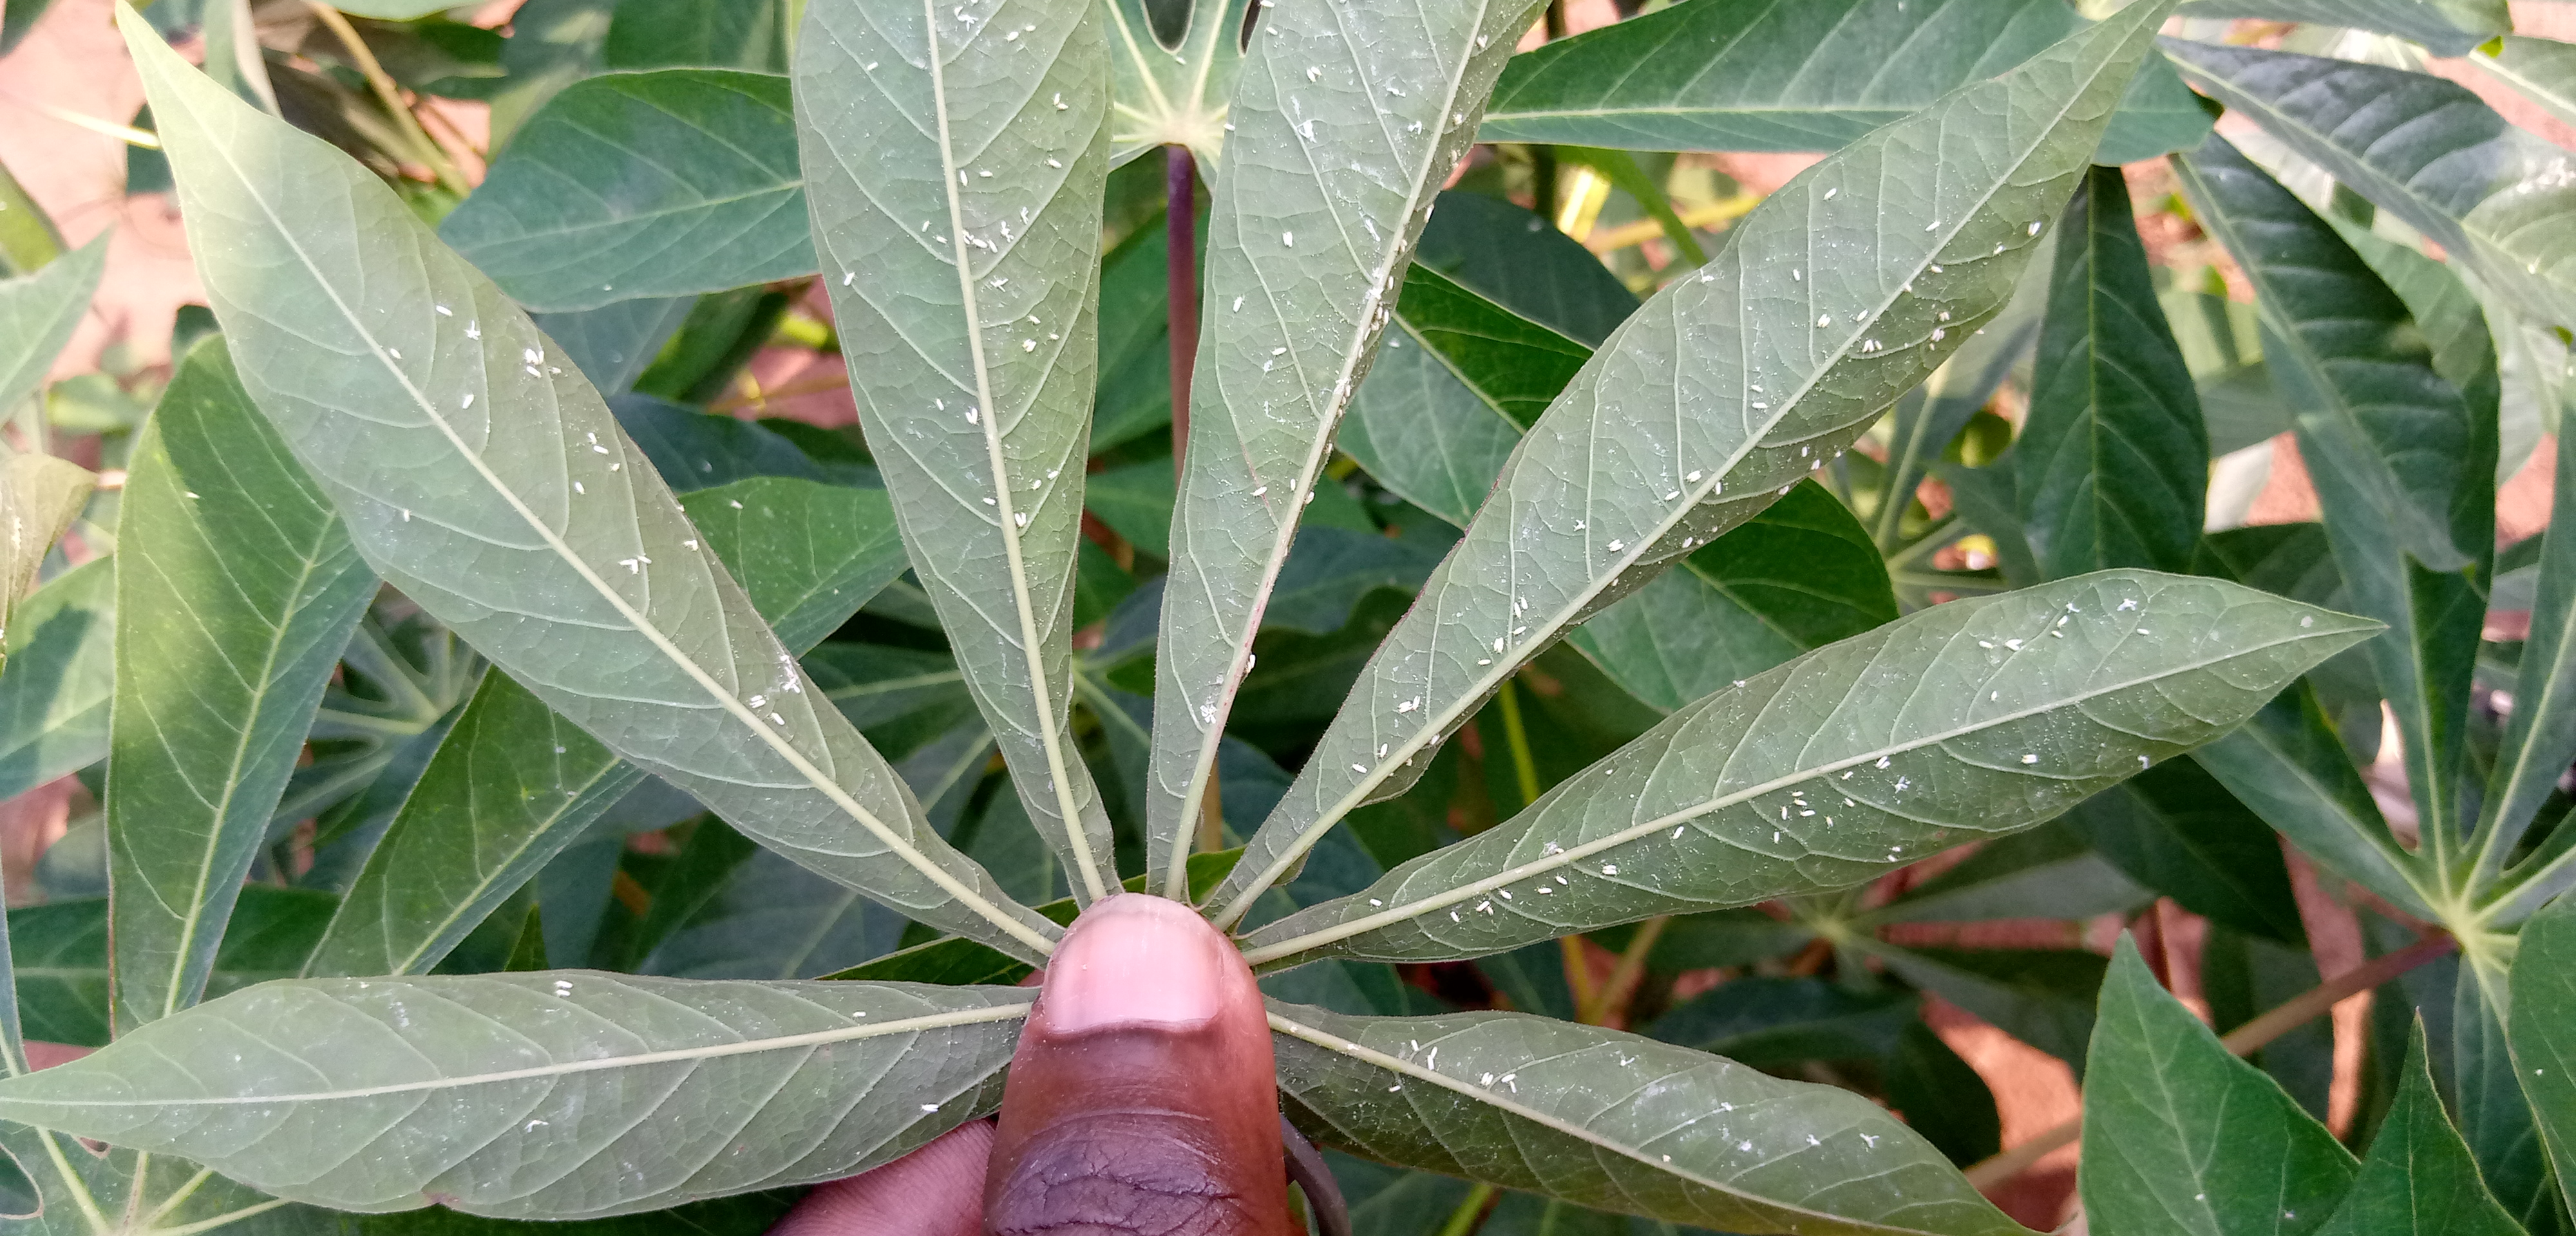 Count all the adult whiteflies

179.